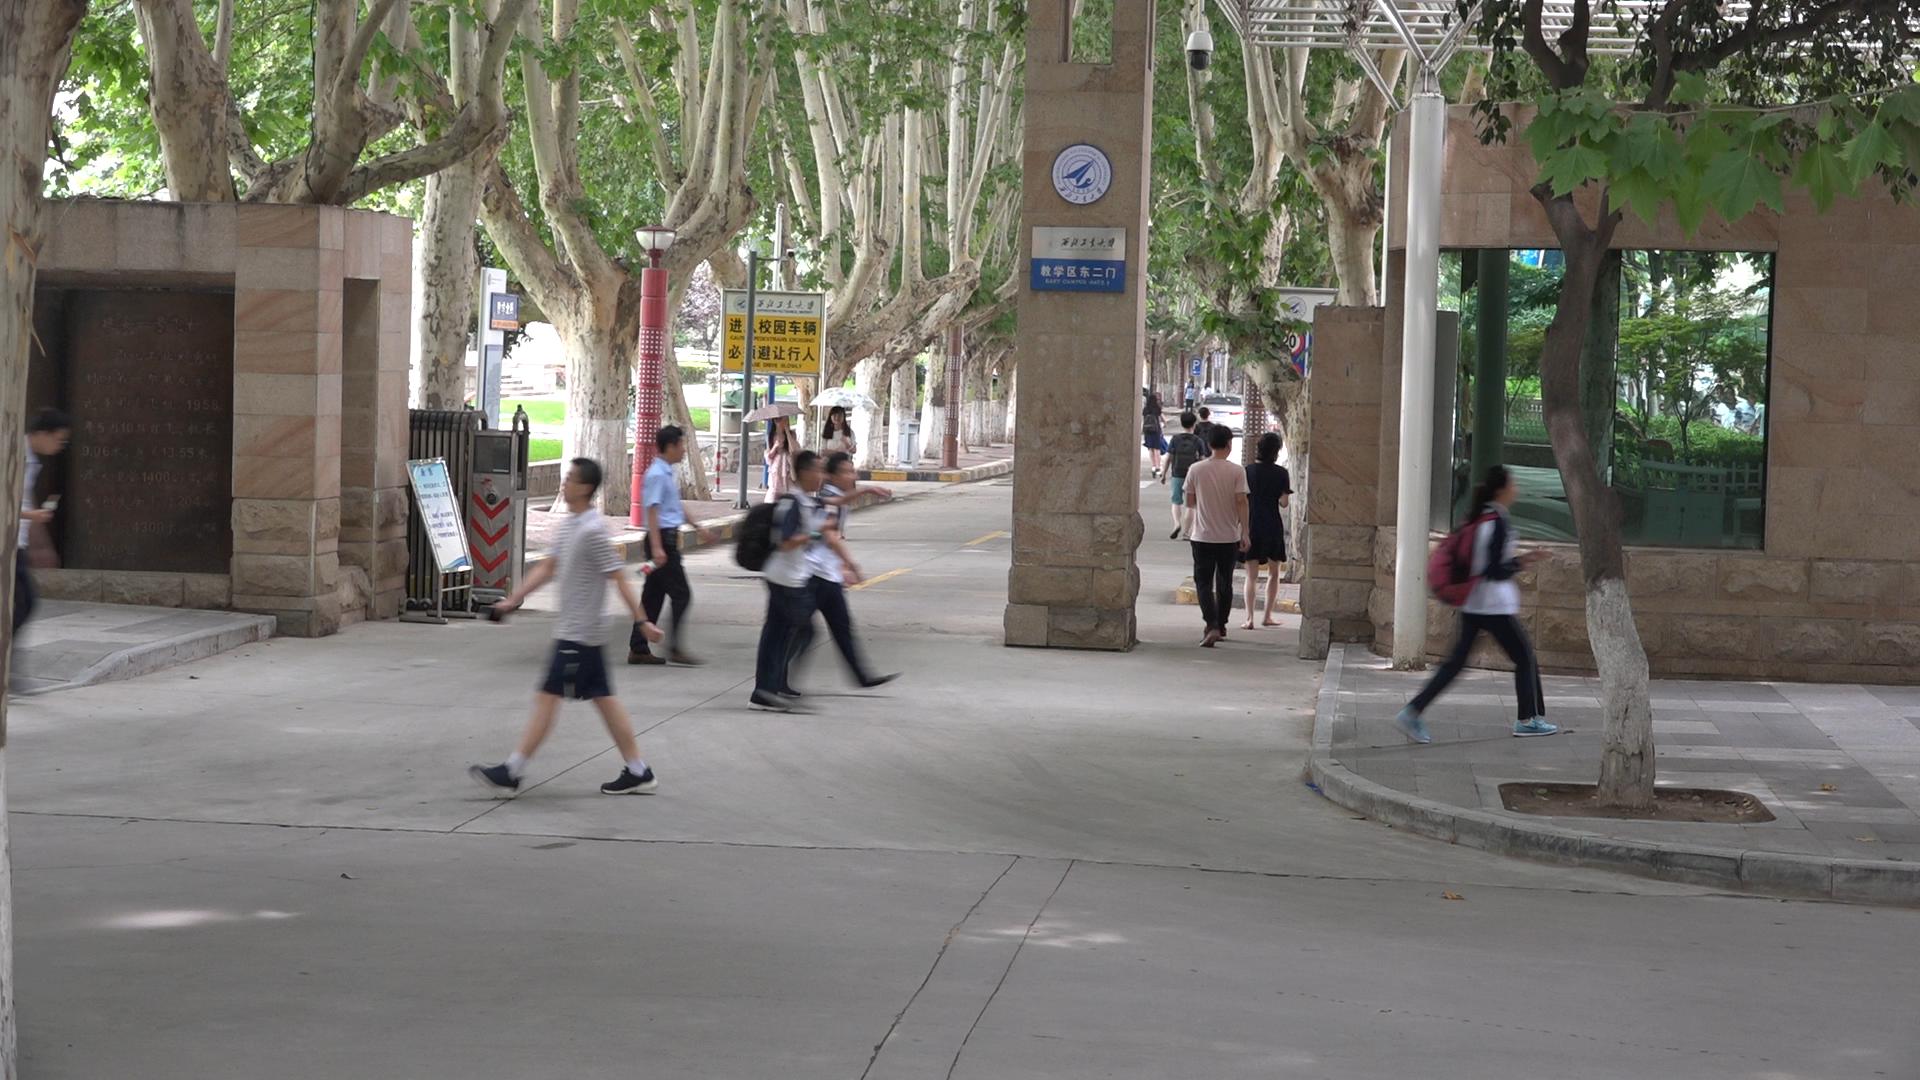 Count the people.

15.